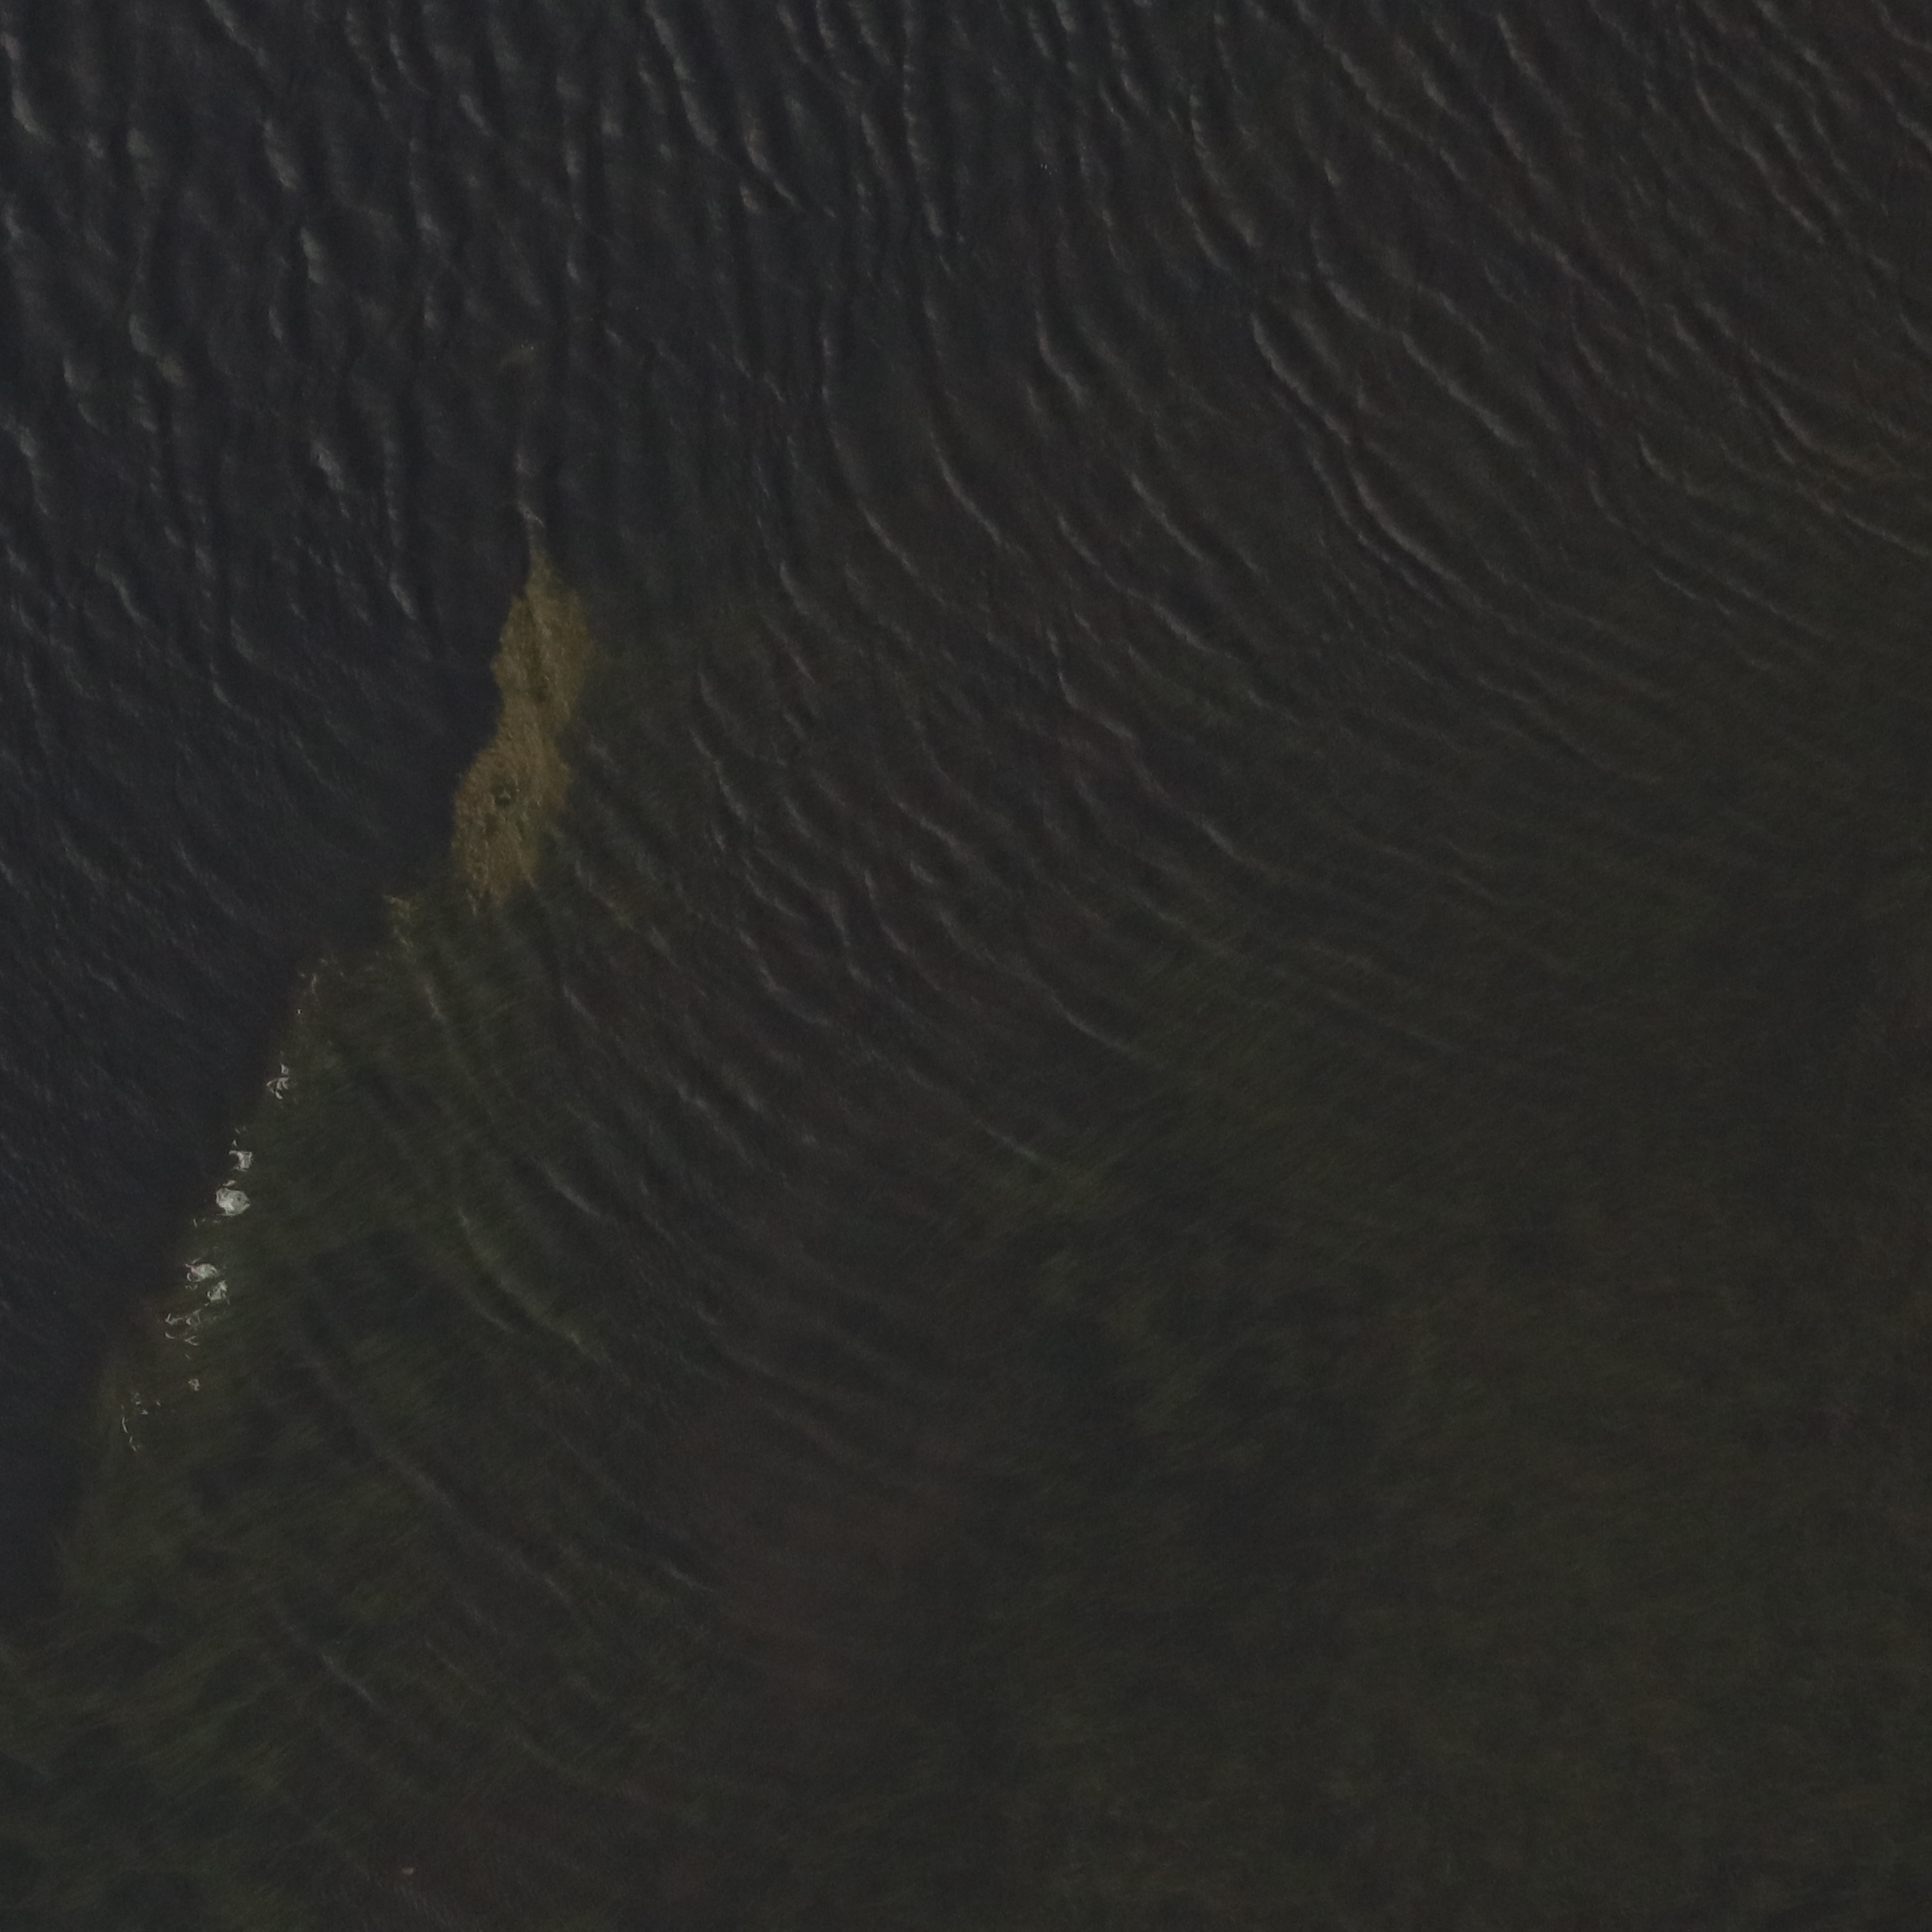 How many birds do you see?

0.